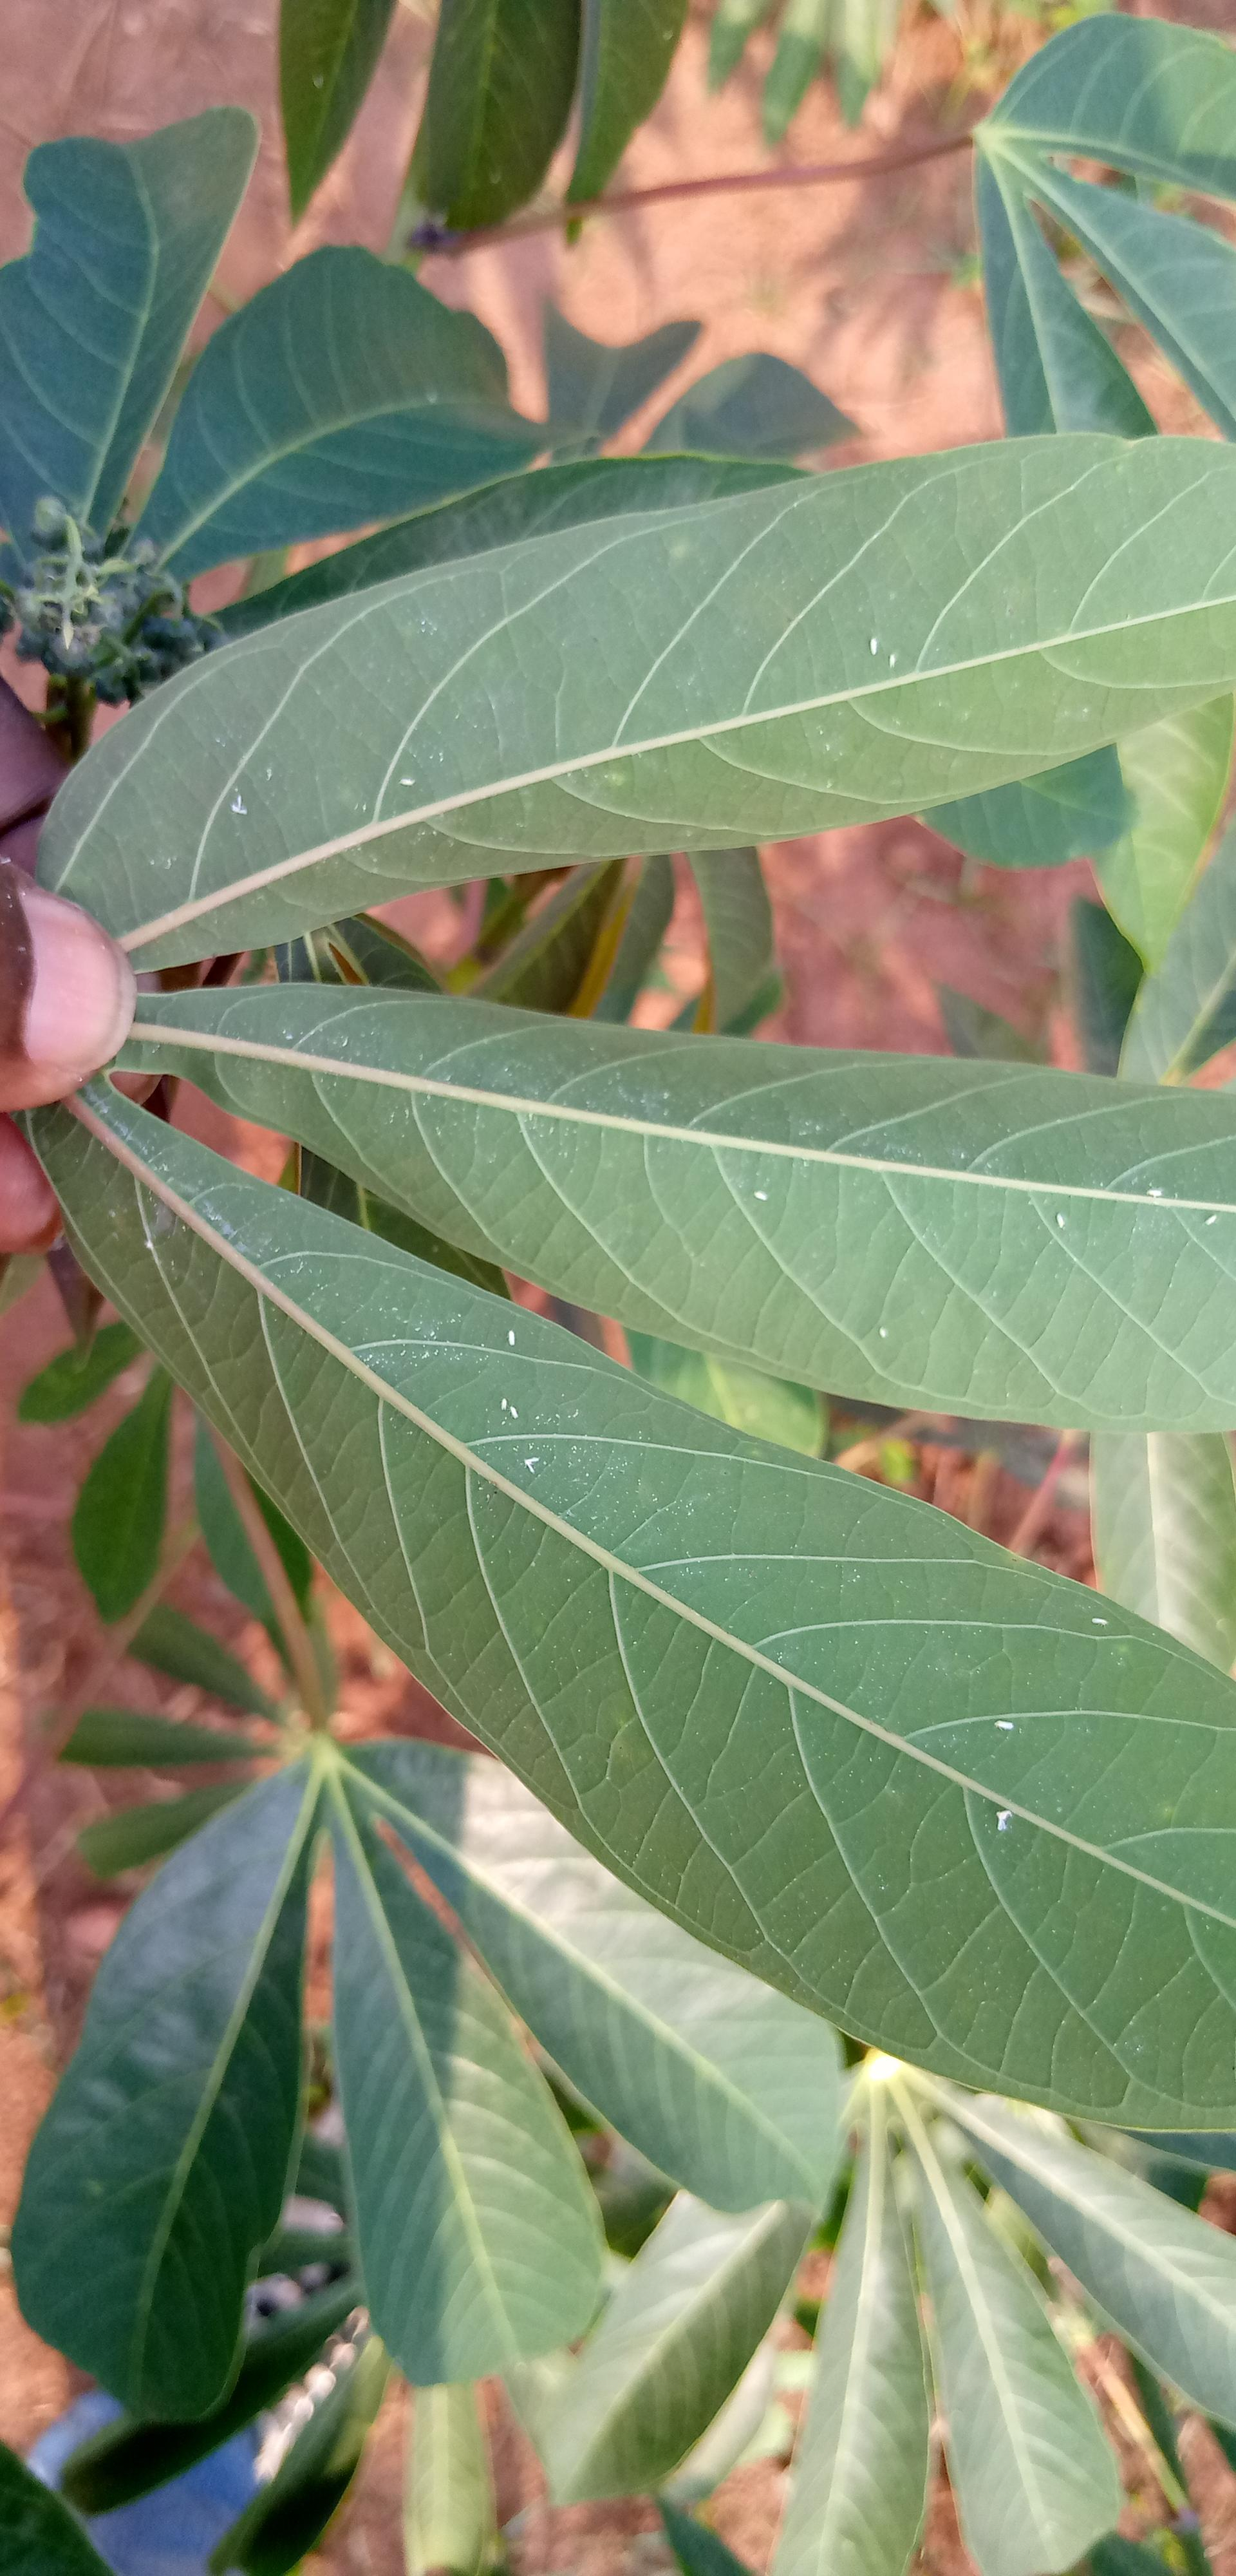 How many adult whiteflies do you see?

16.